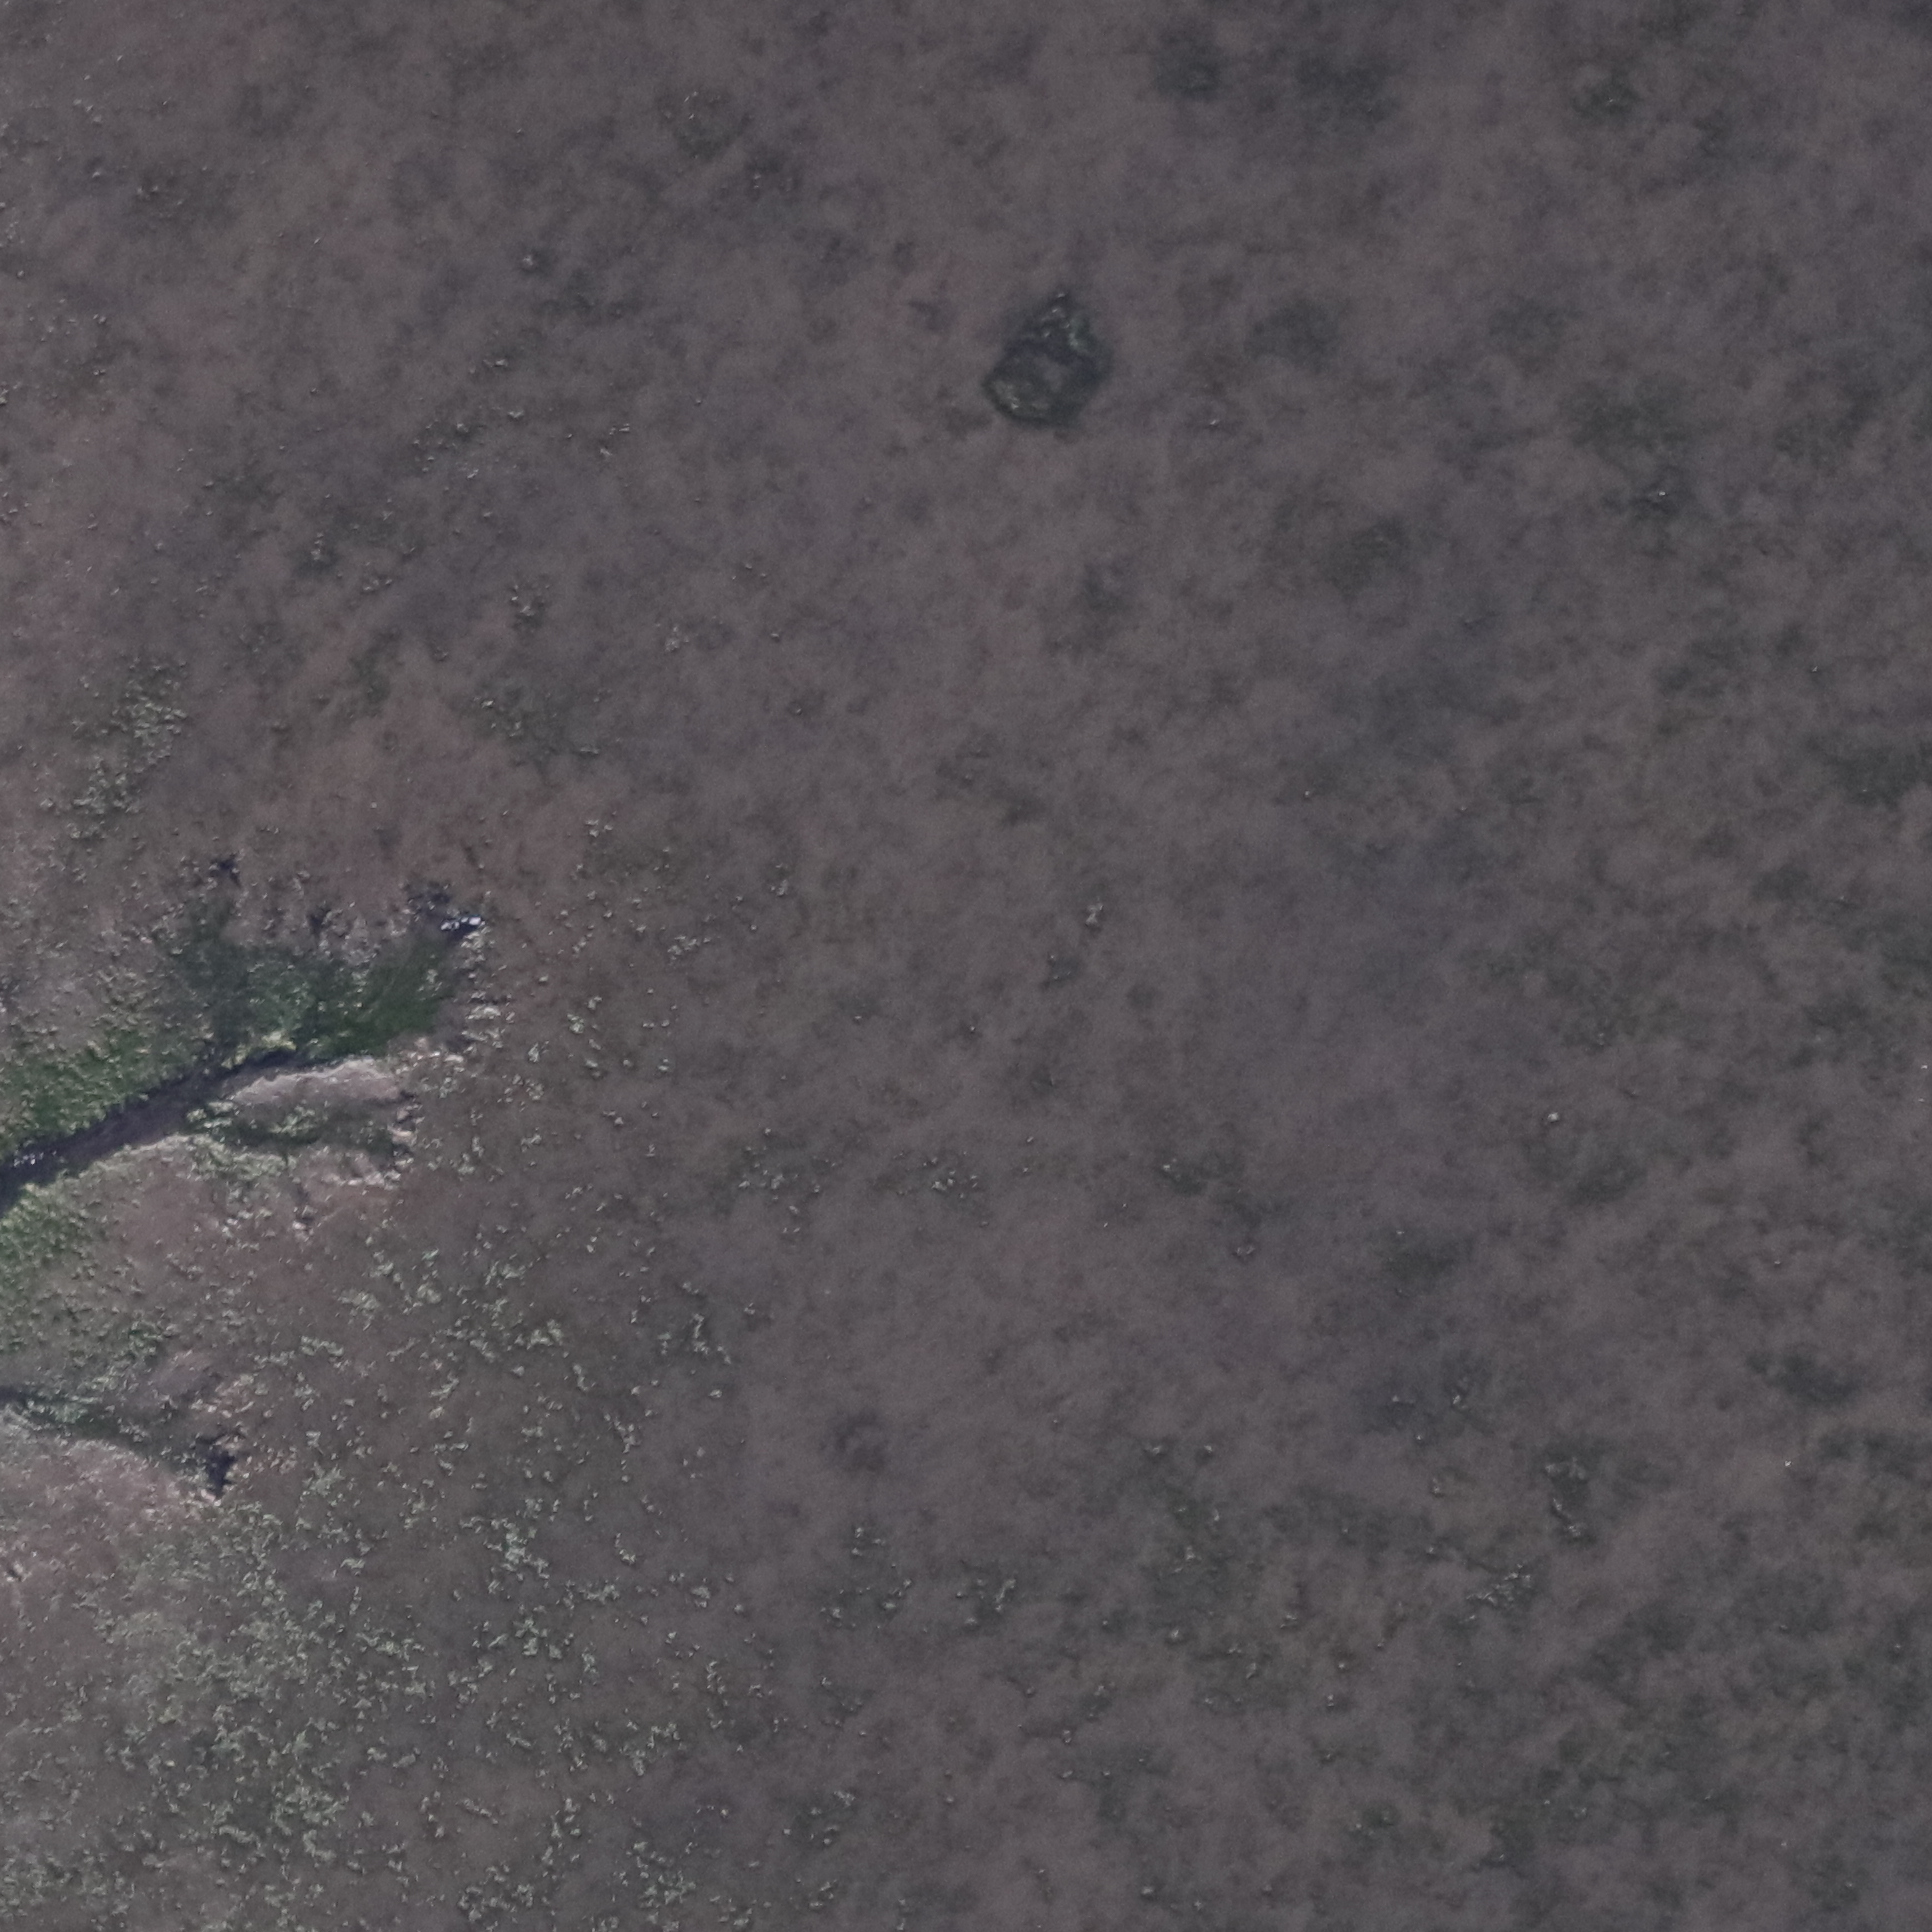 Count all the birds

0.